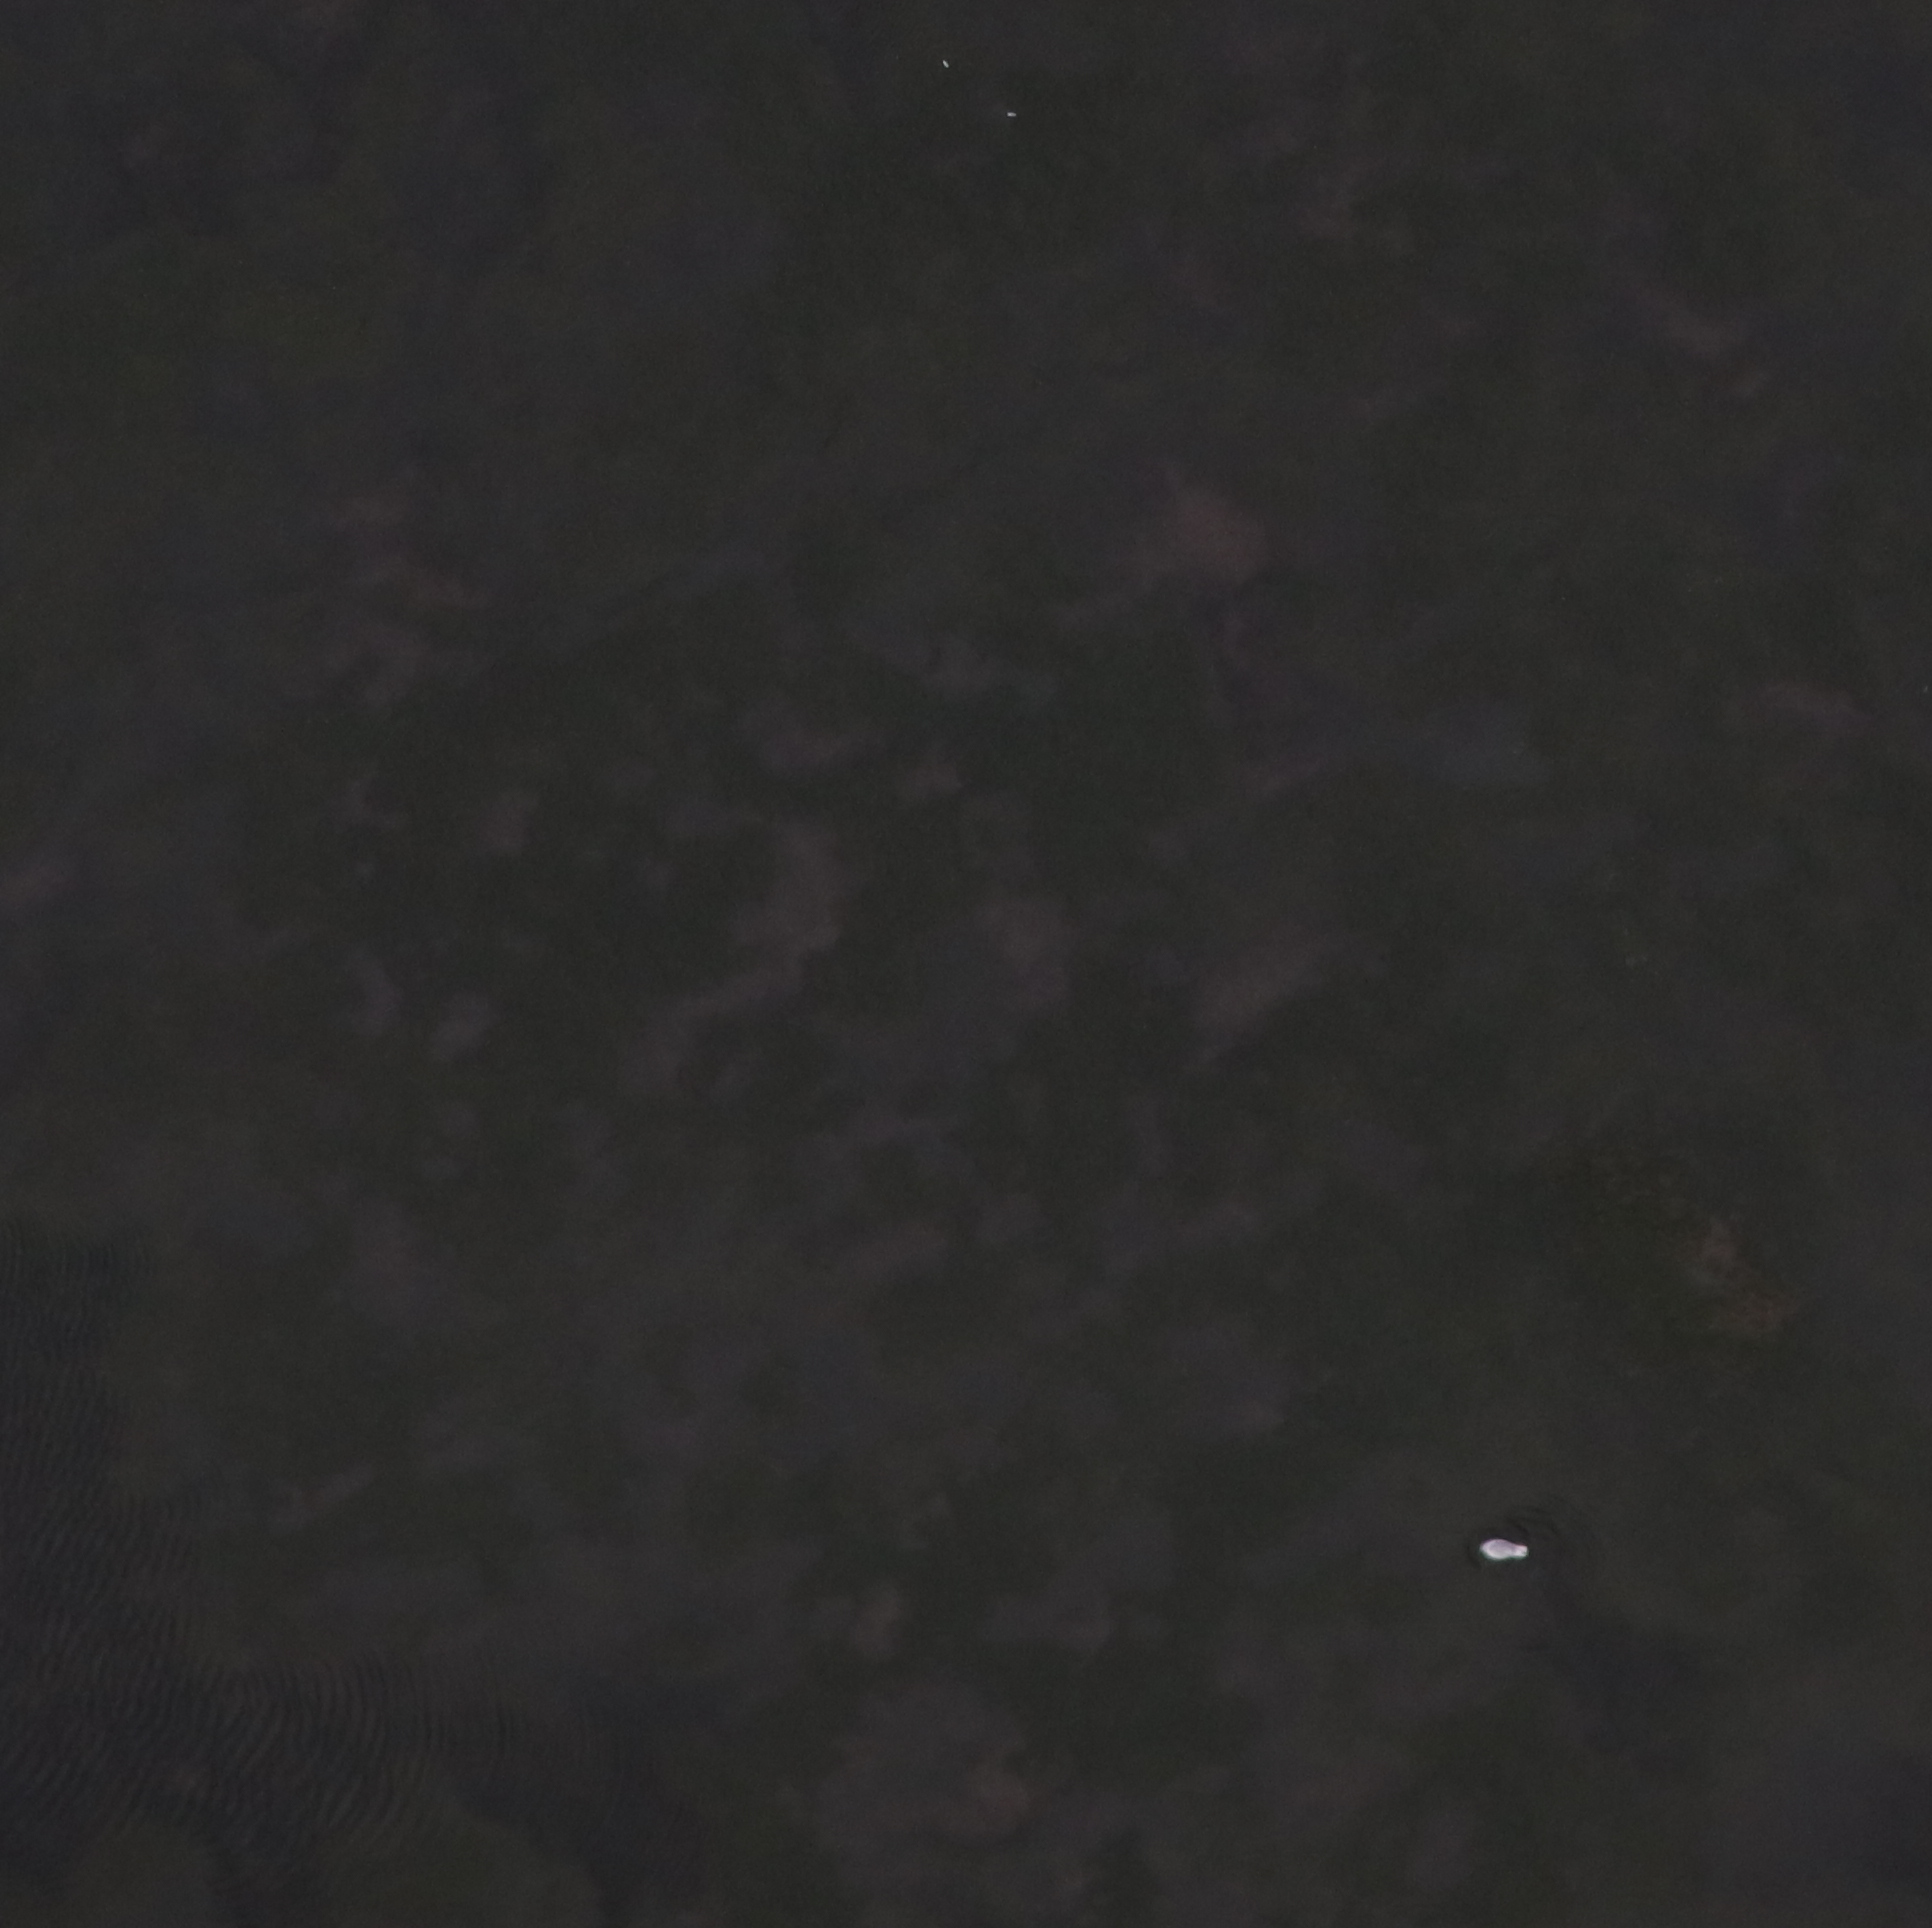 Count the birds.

1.